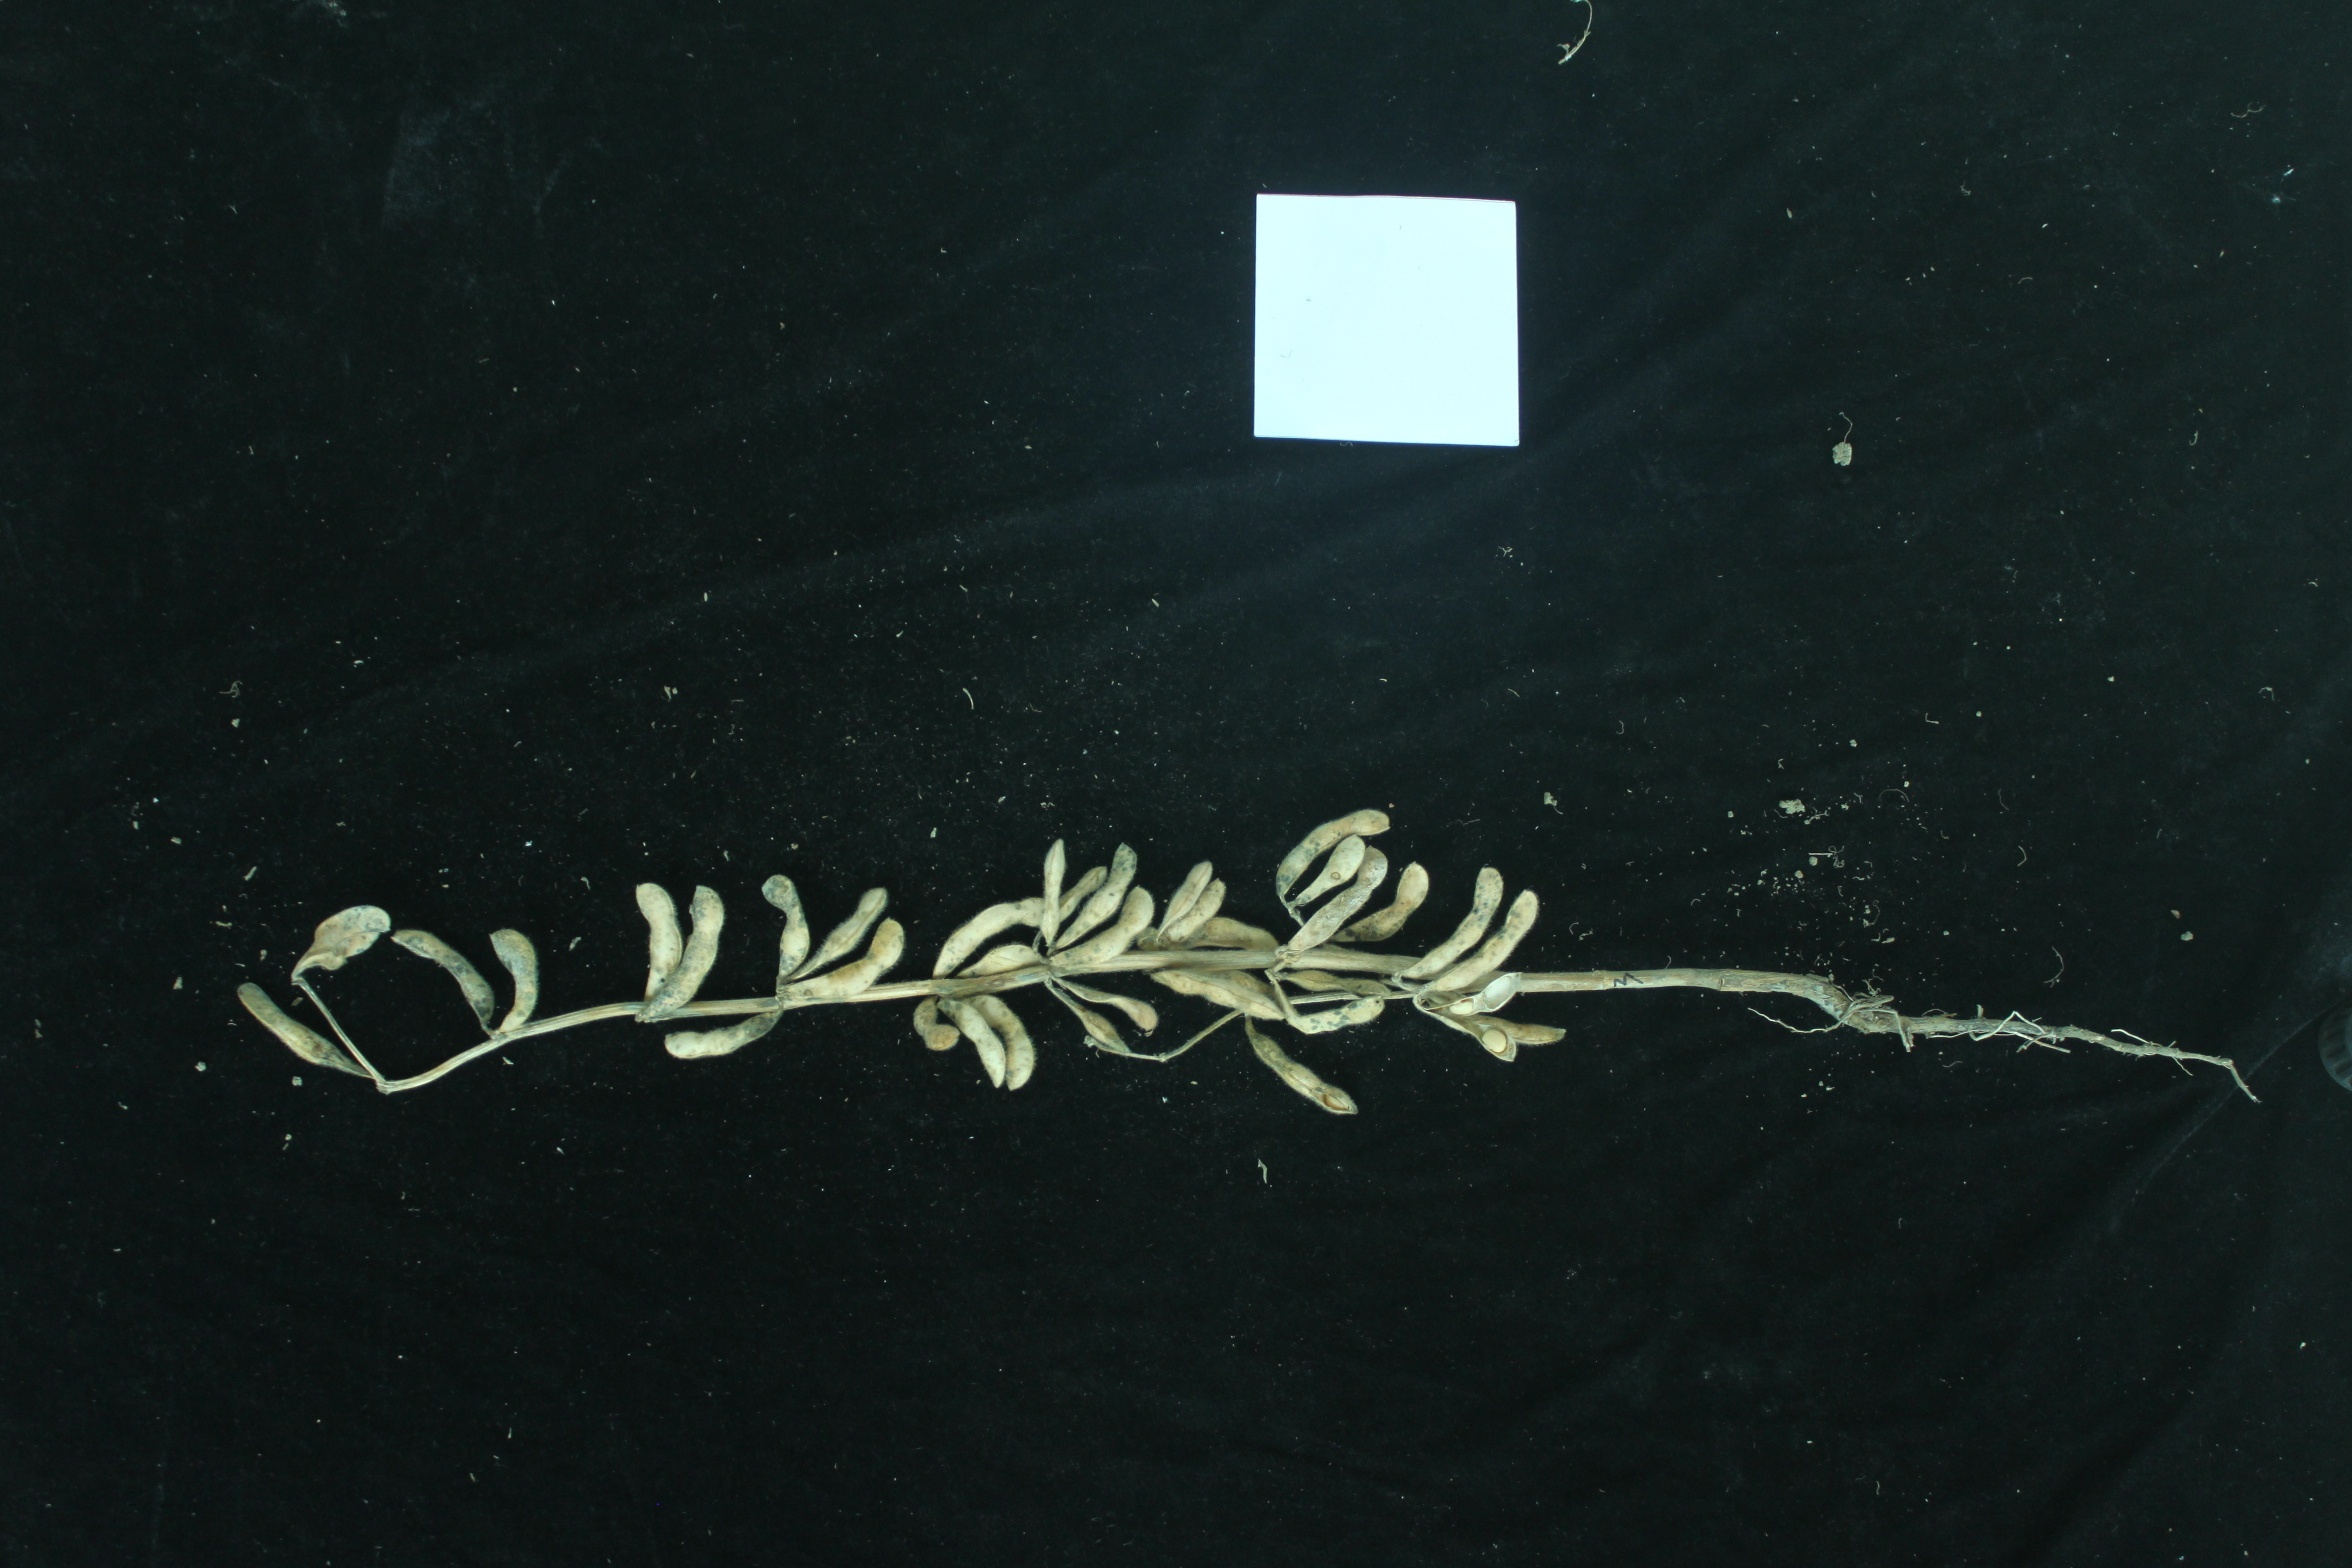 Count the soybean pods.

34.